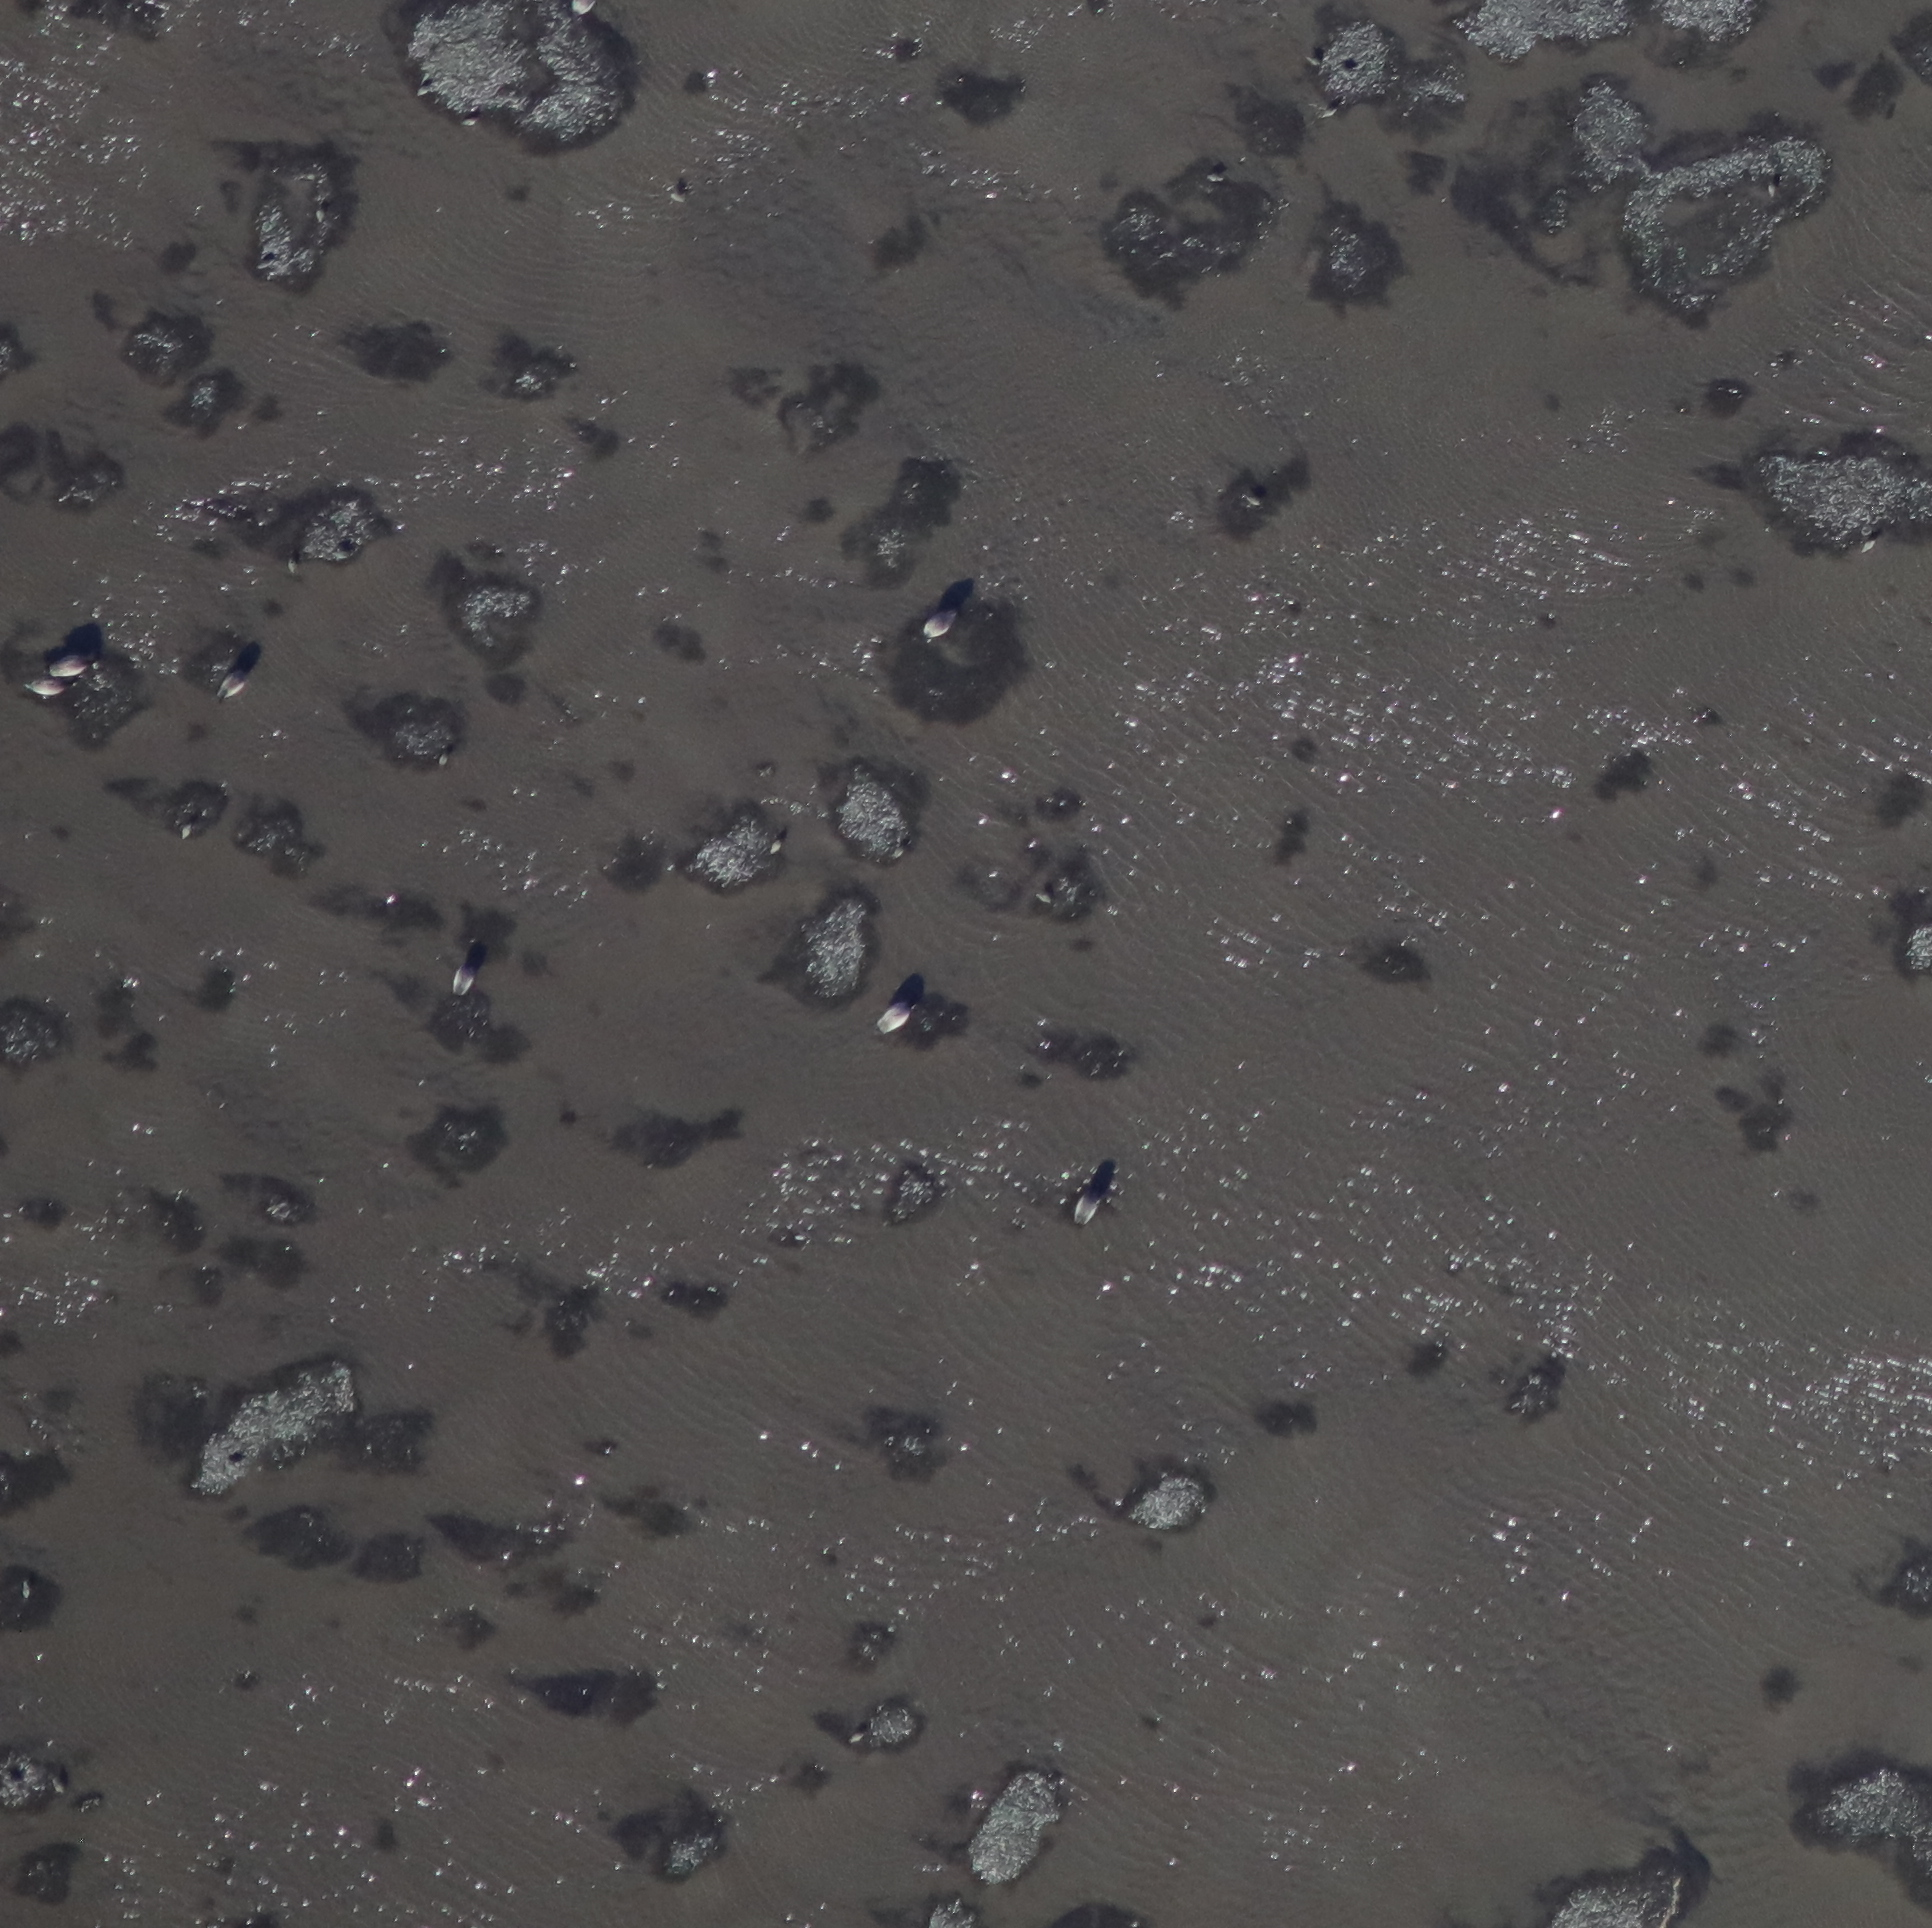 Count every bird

29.